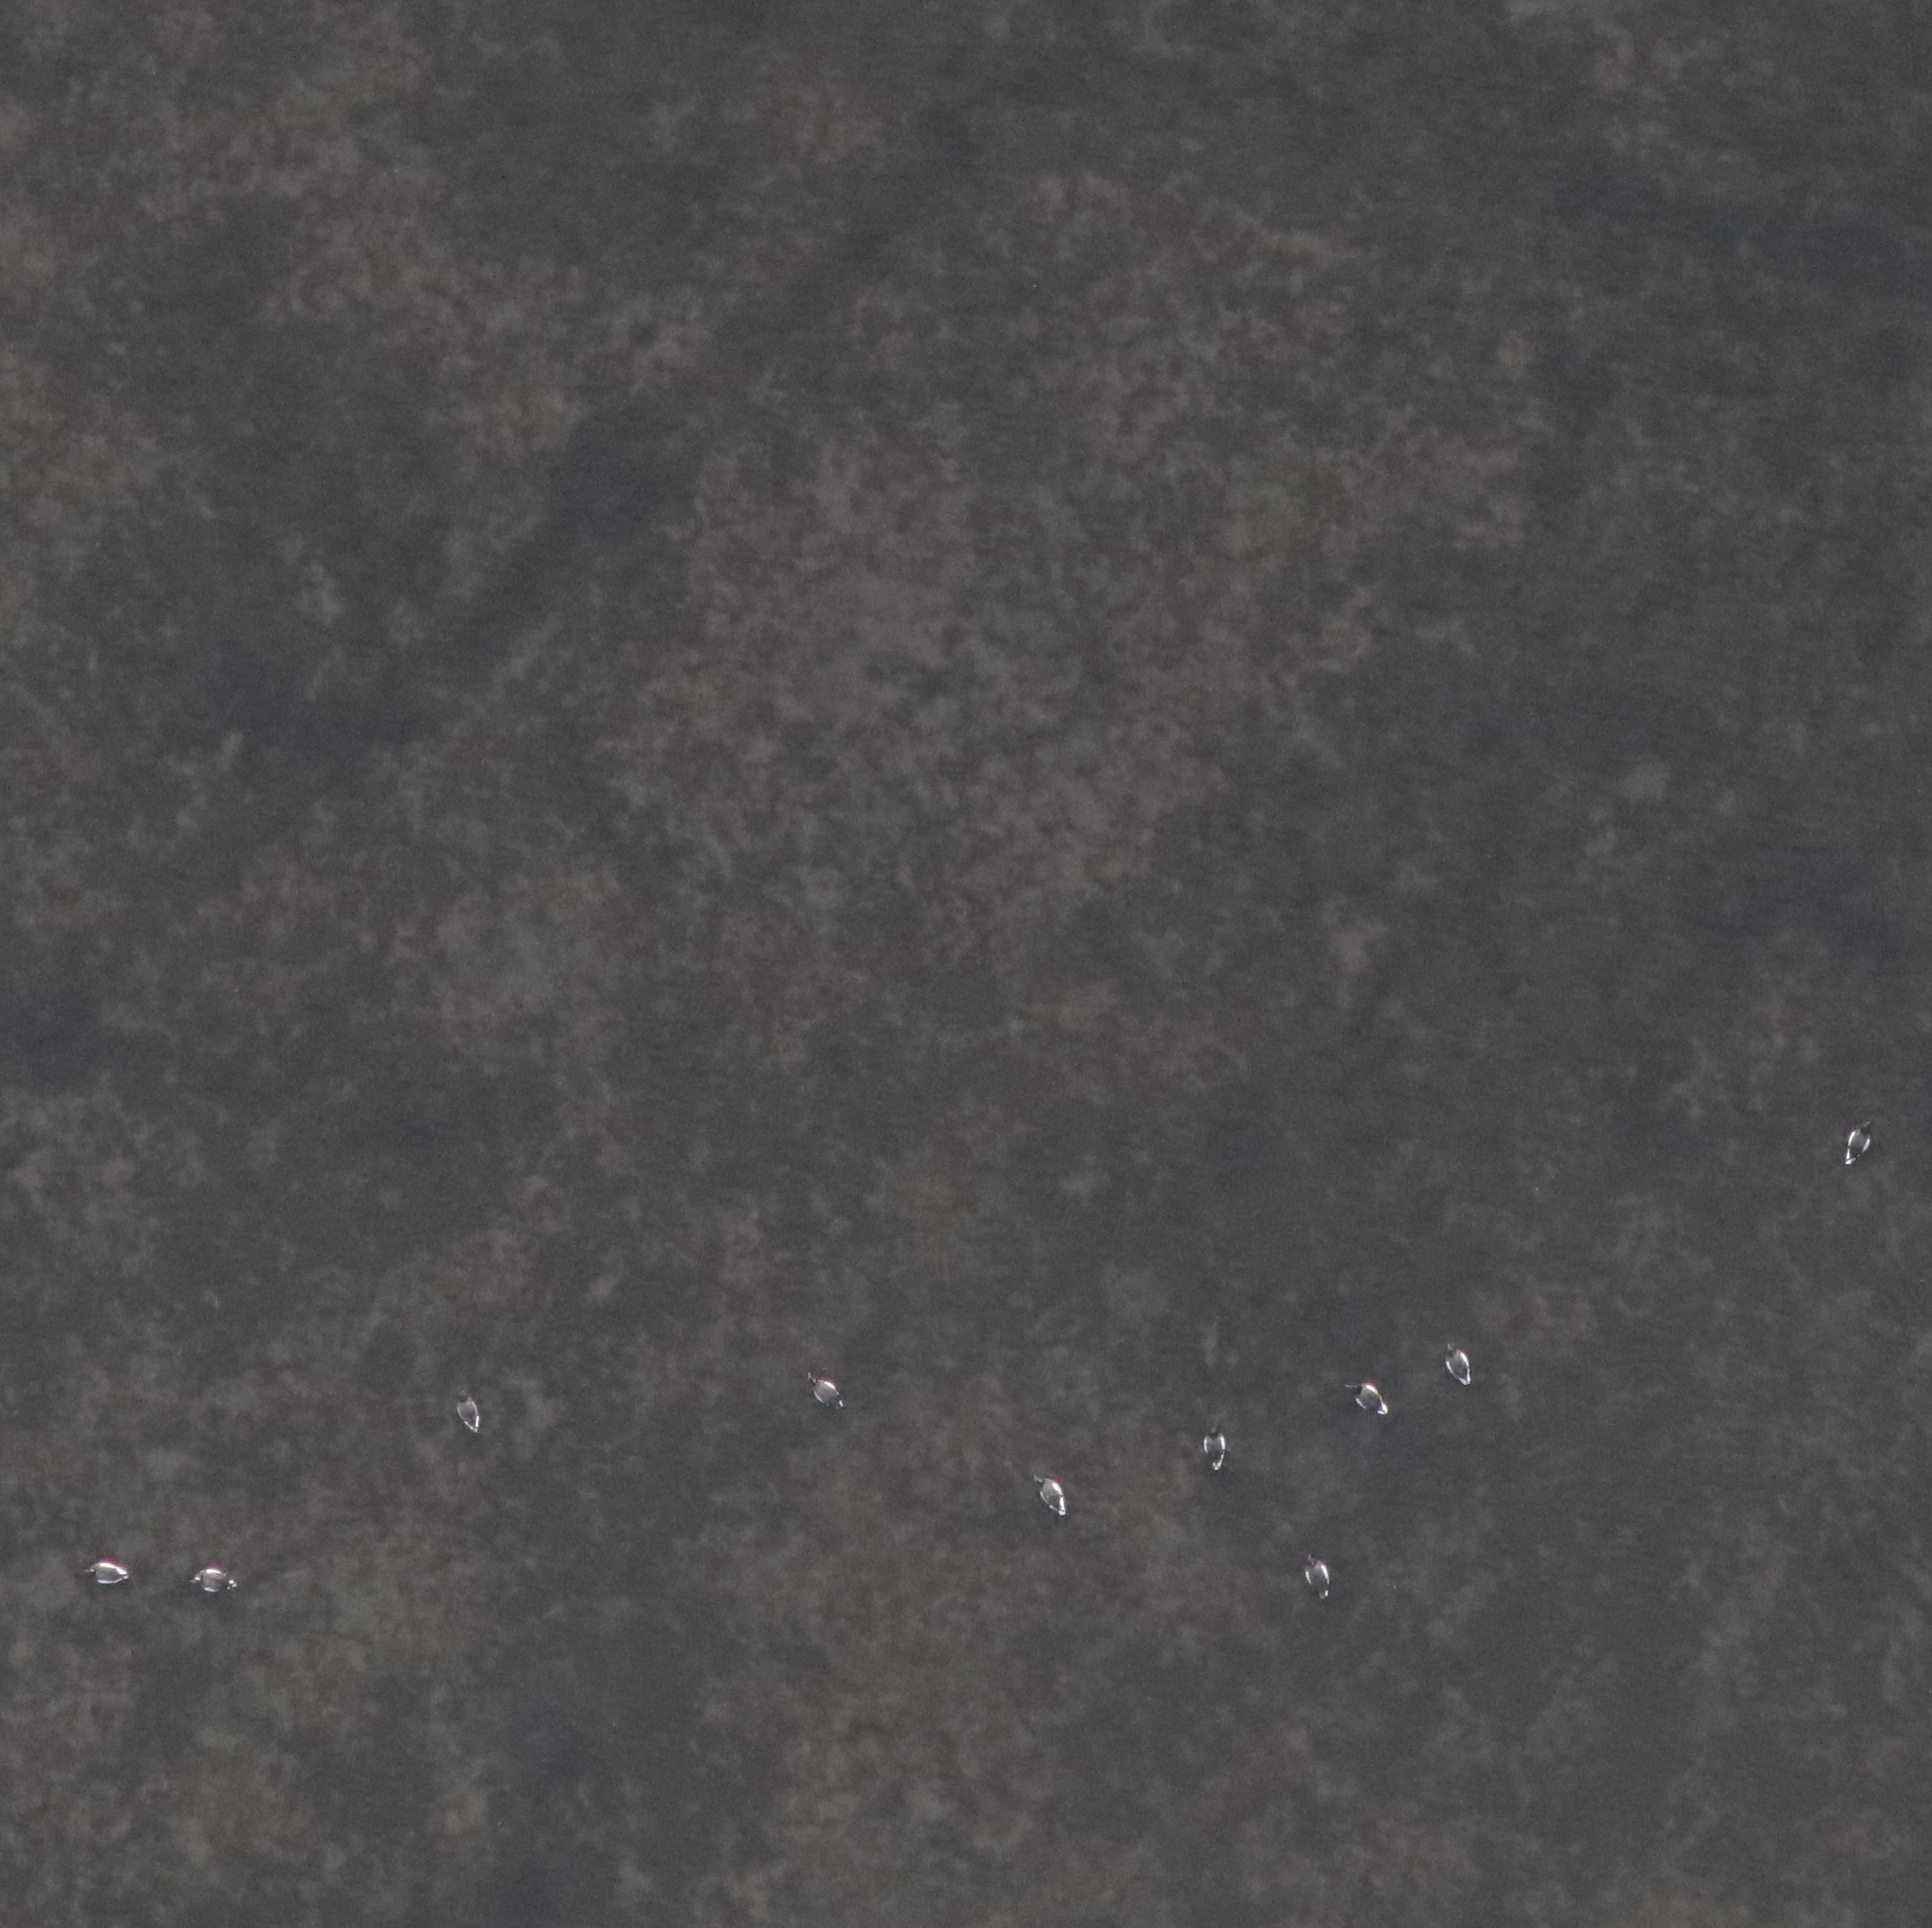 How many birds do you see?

10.